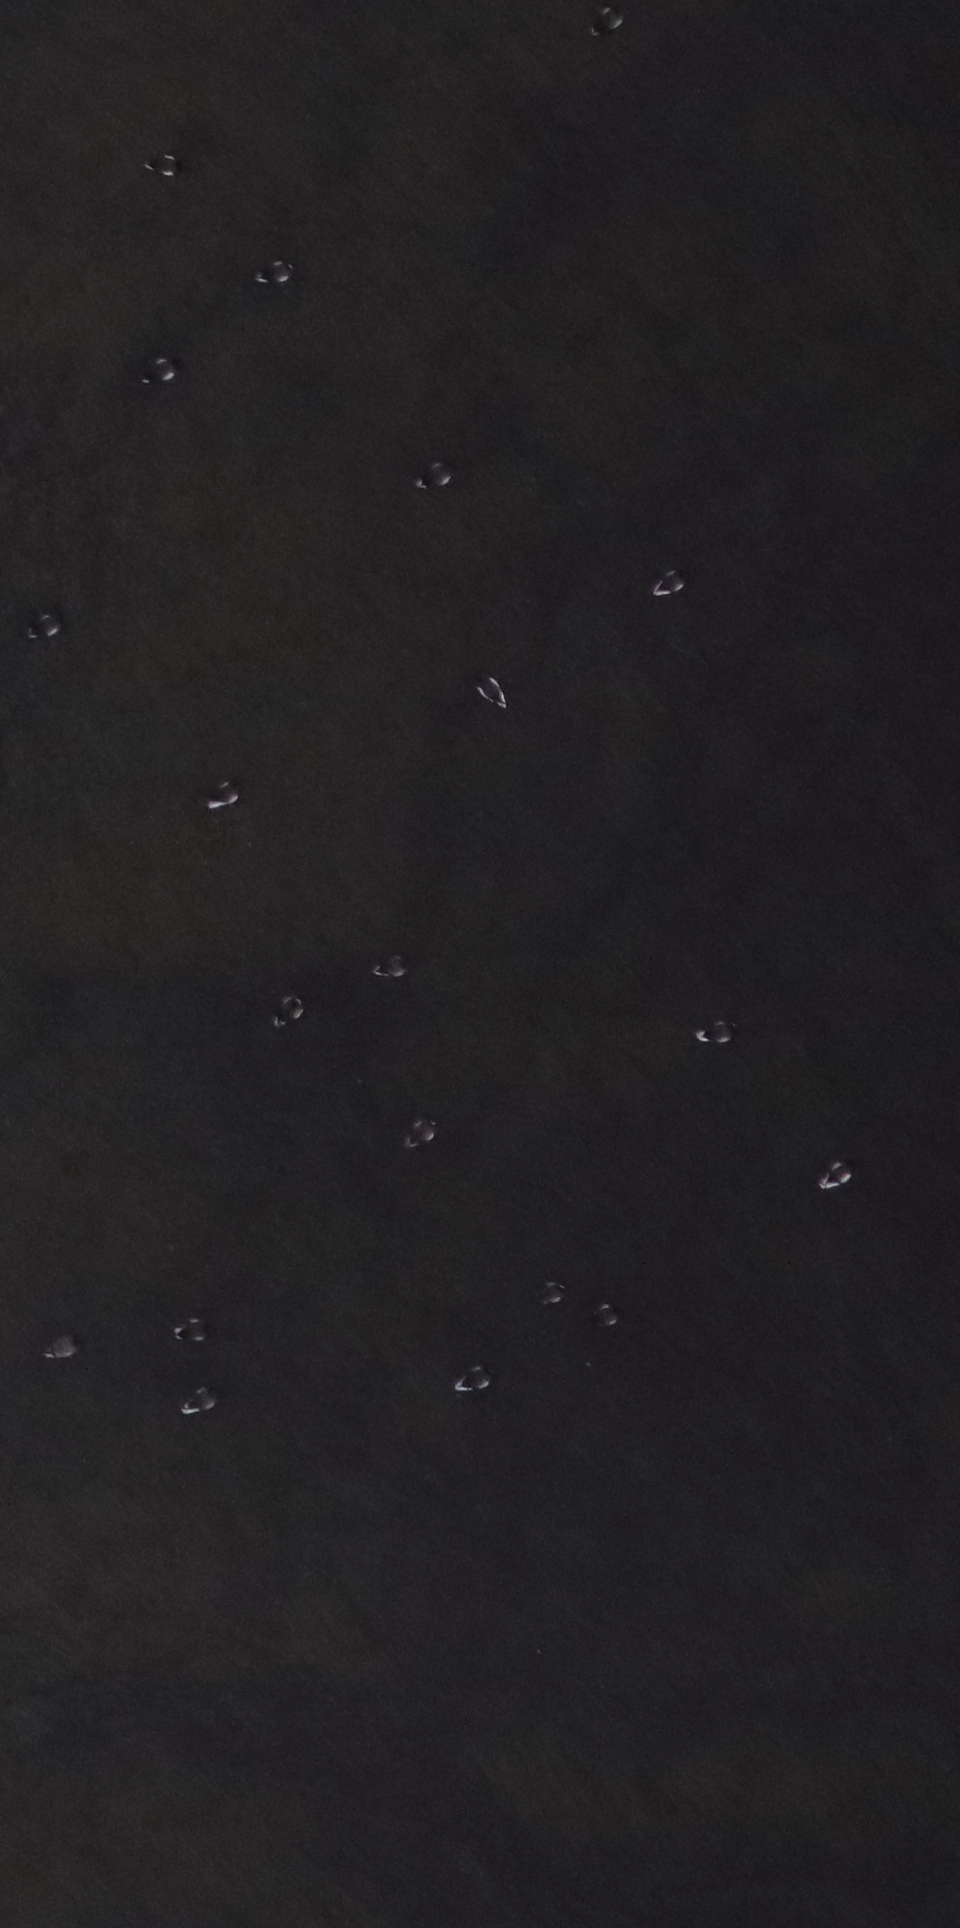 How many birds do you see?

20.